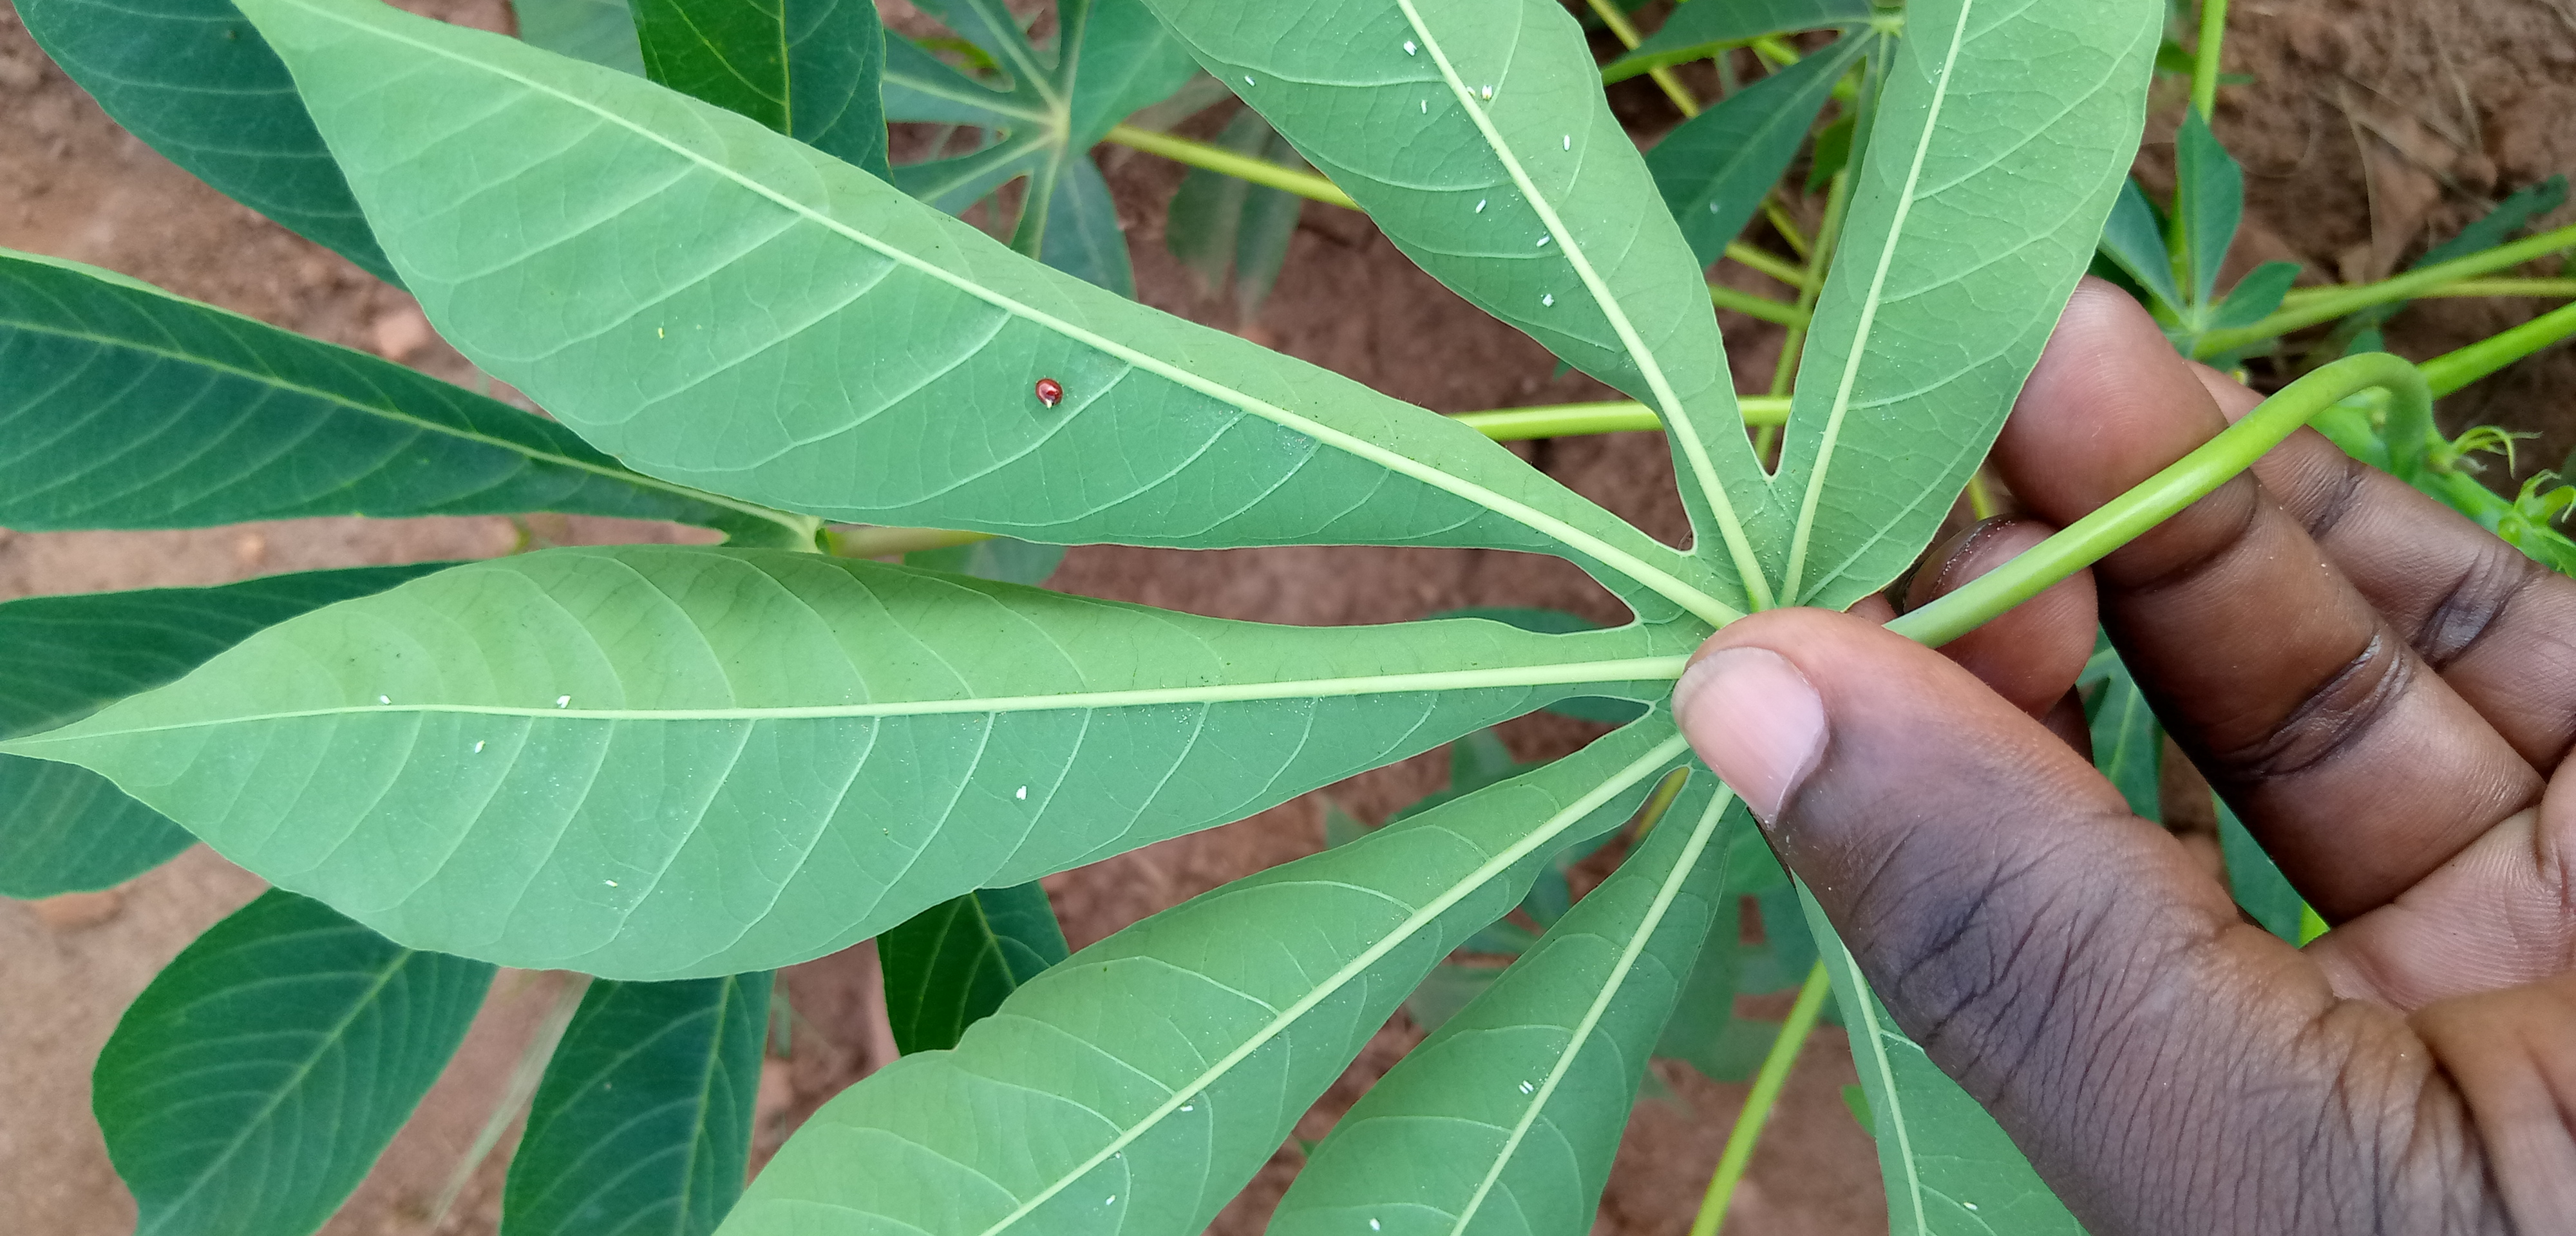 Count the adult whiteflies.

24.